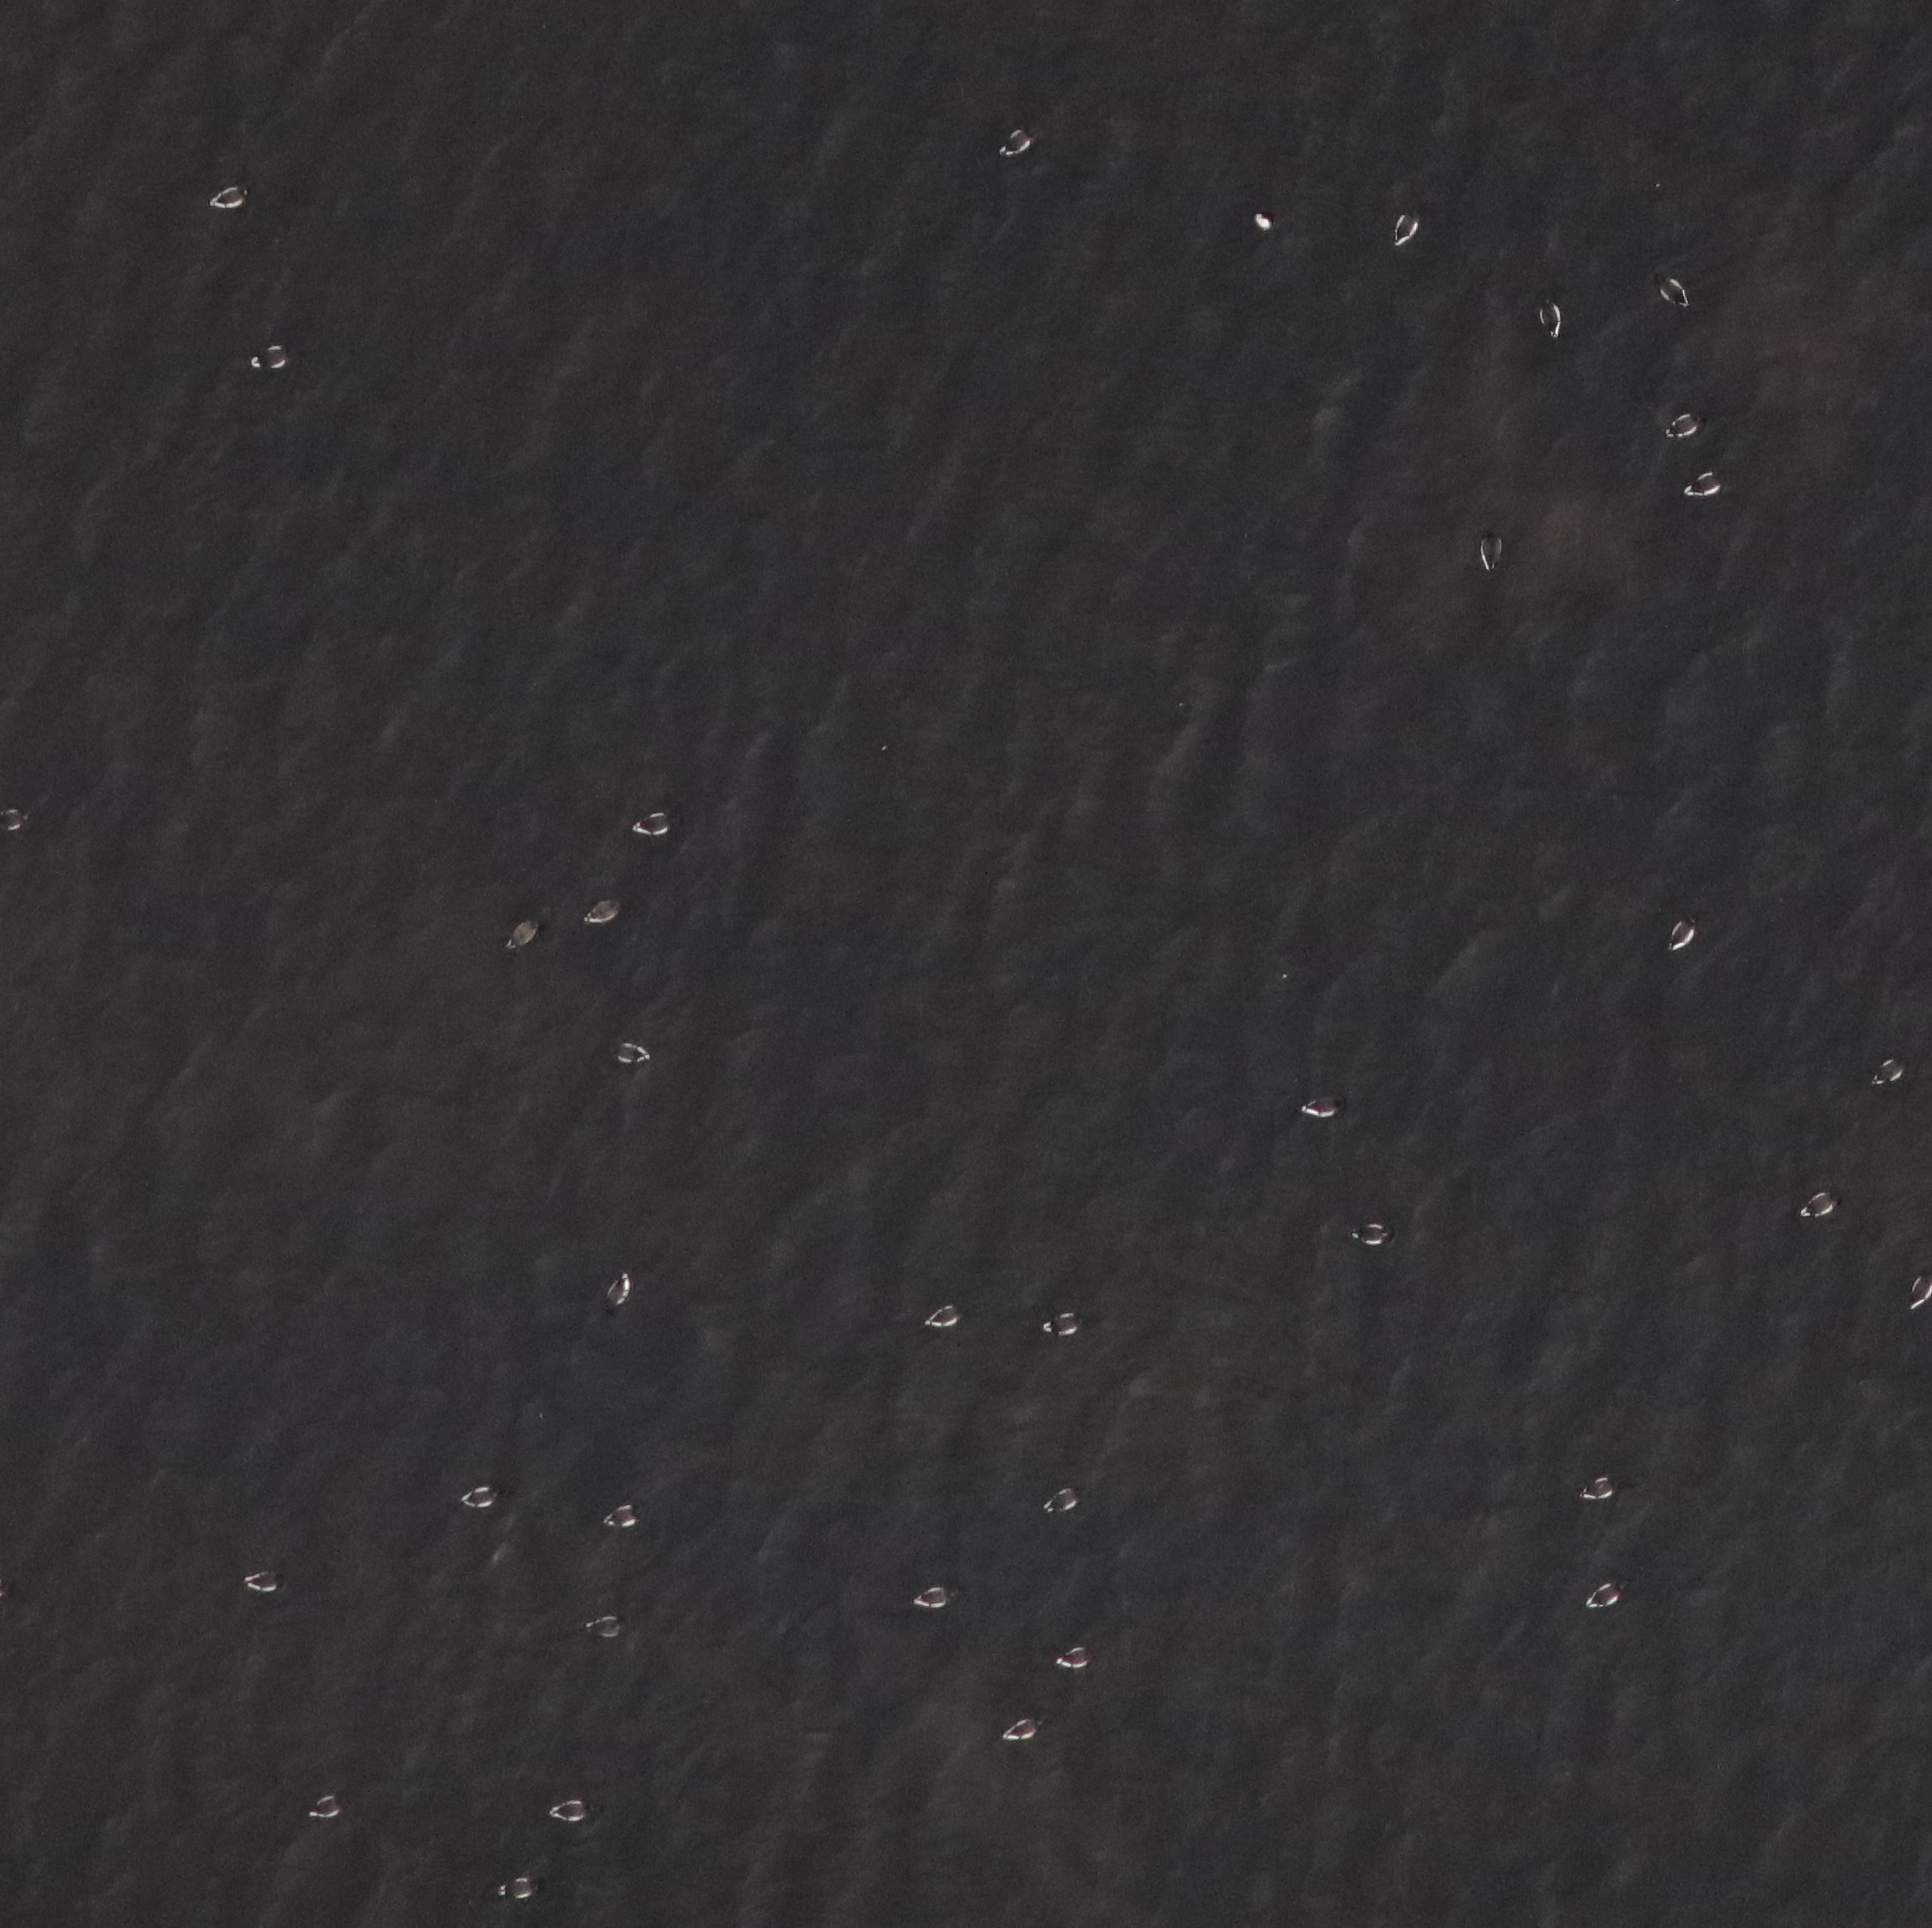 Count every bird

36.